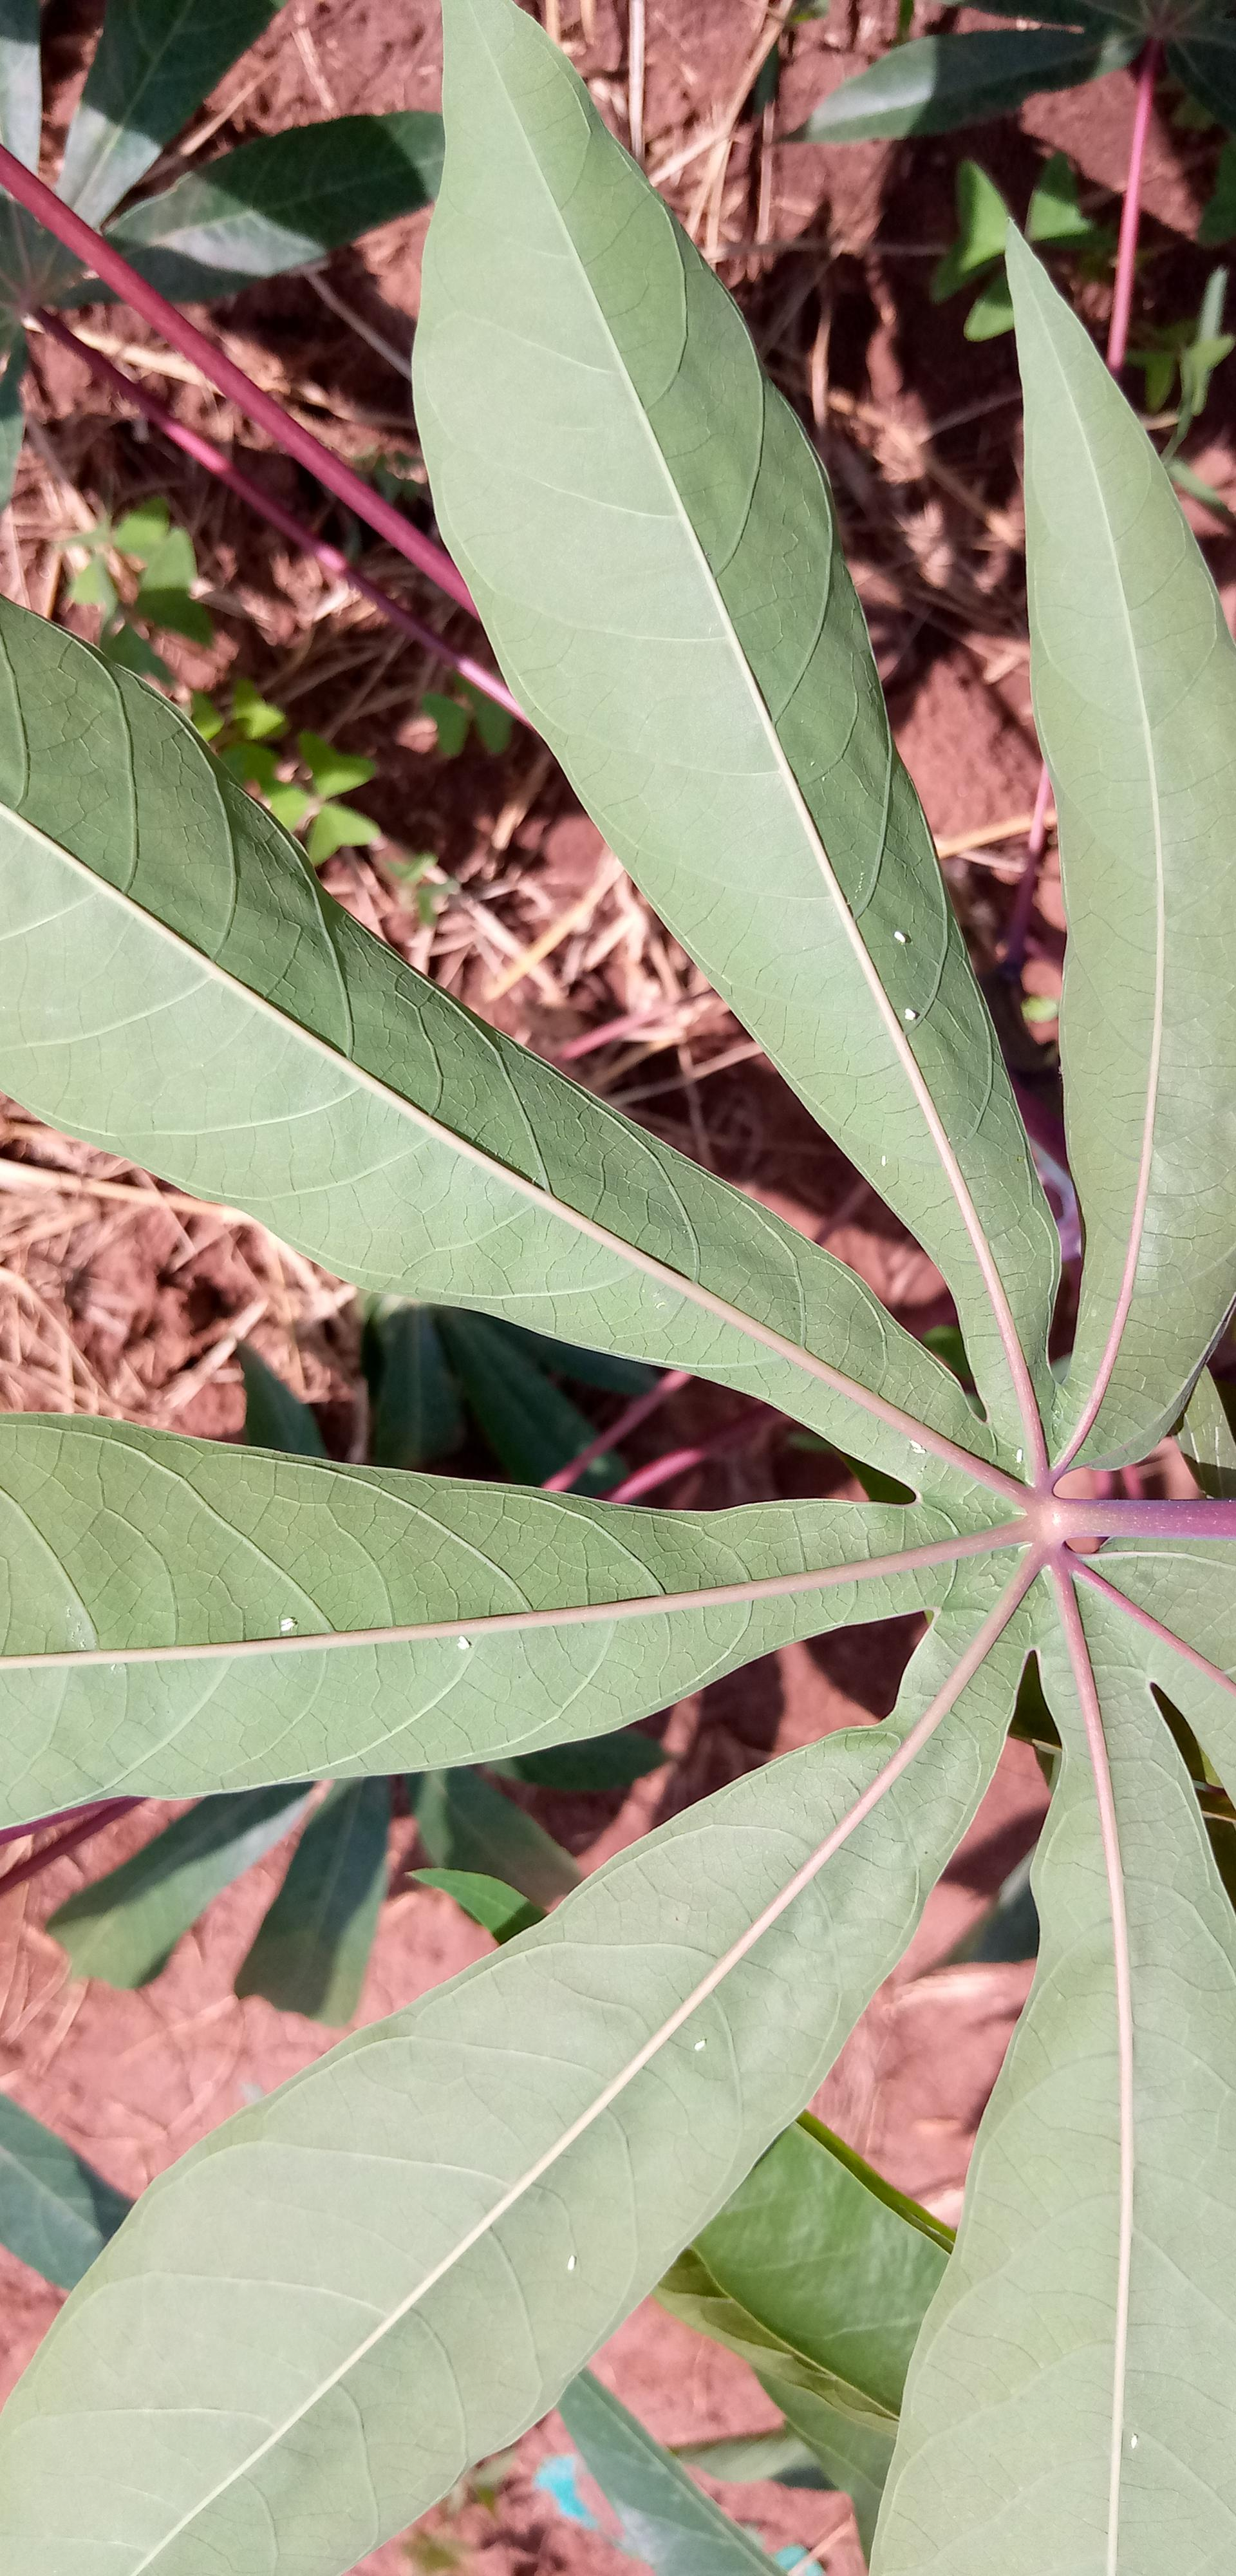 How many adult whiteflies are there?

12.